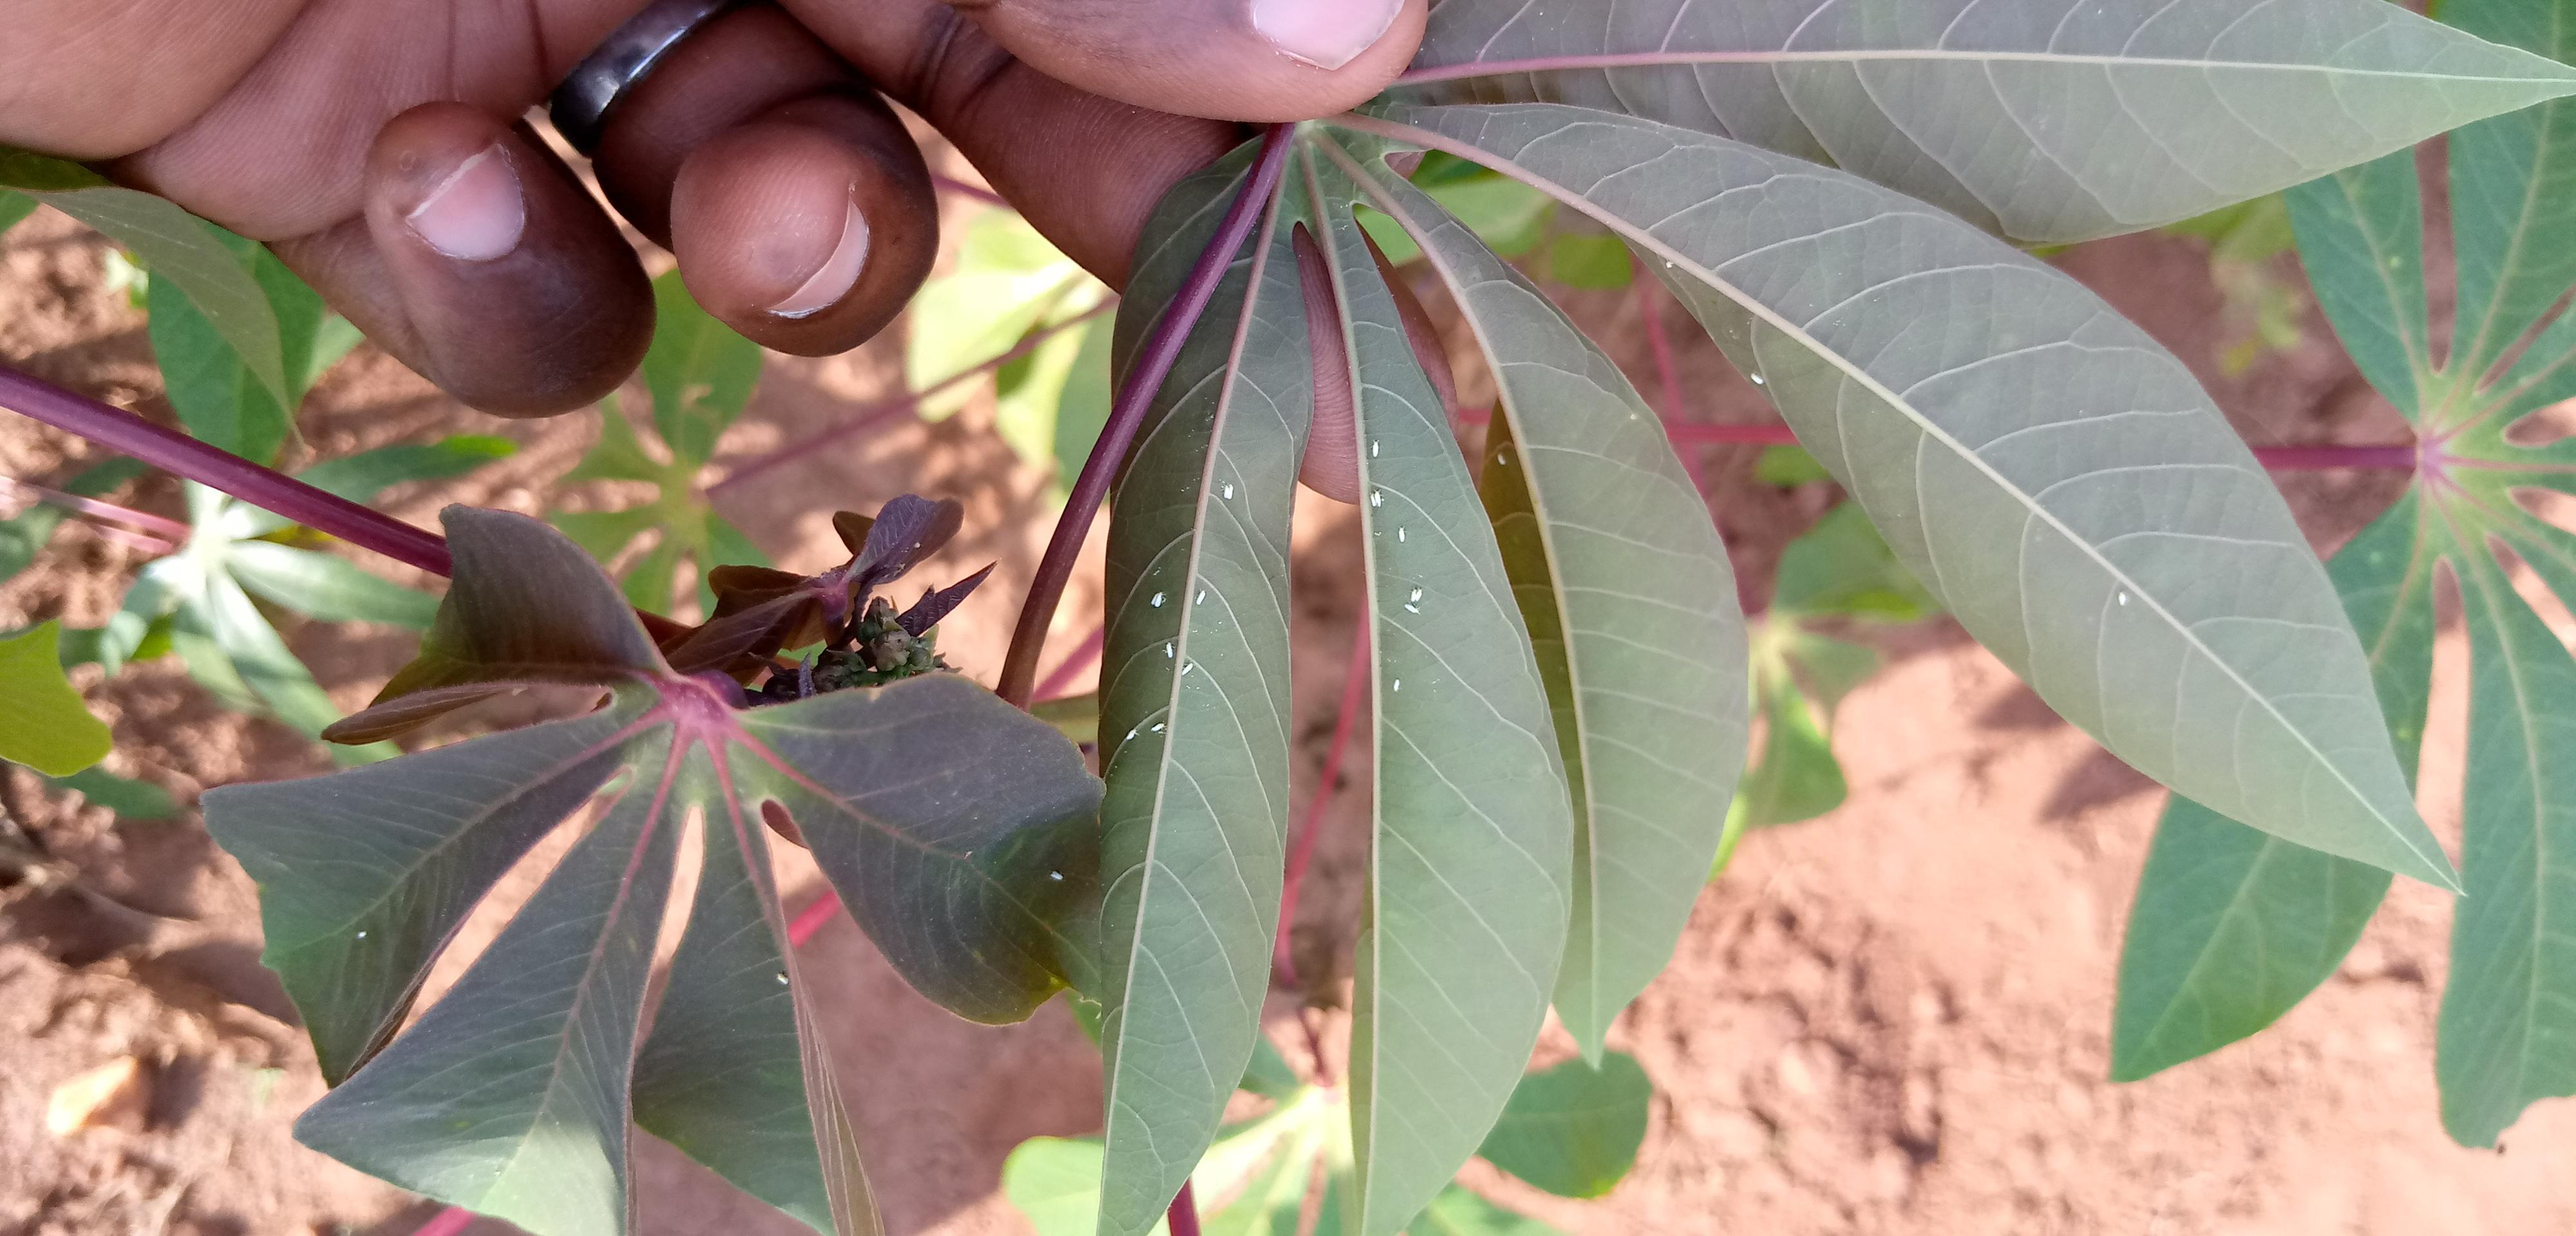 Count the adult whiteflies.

21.